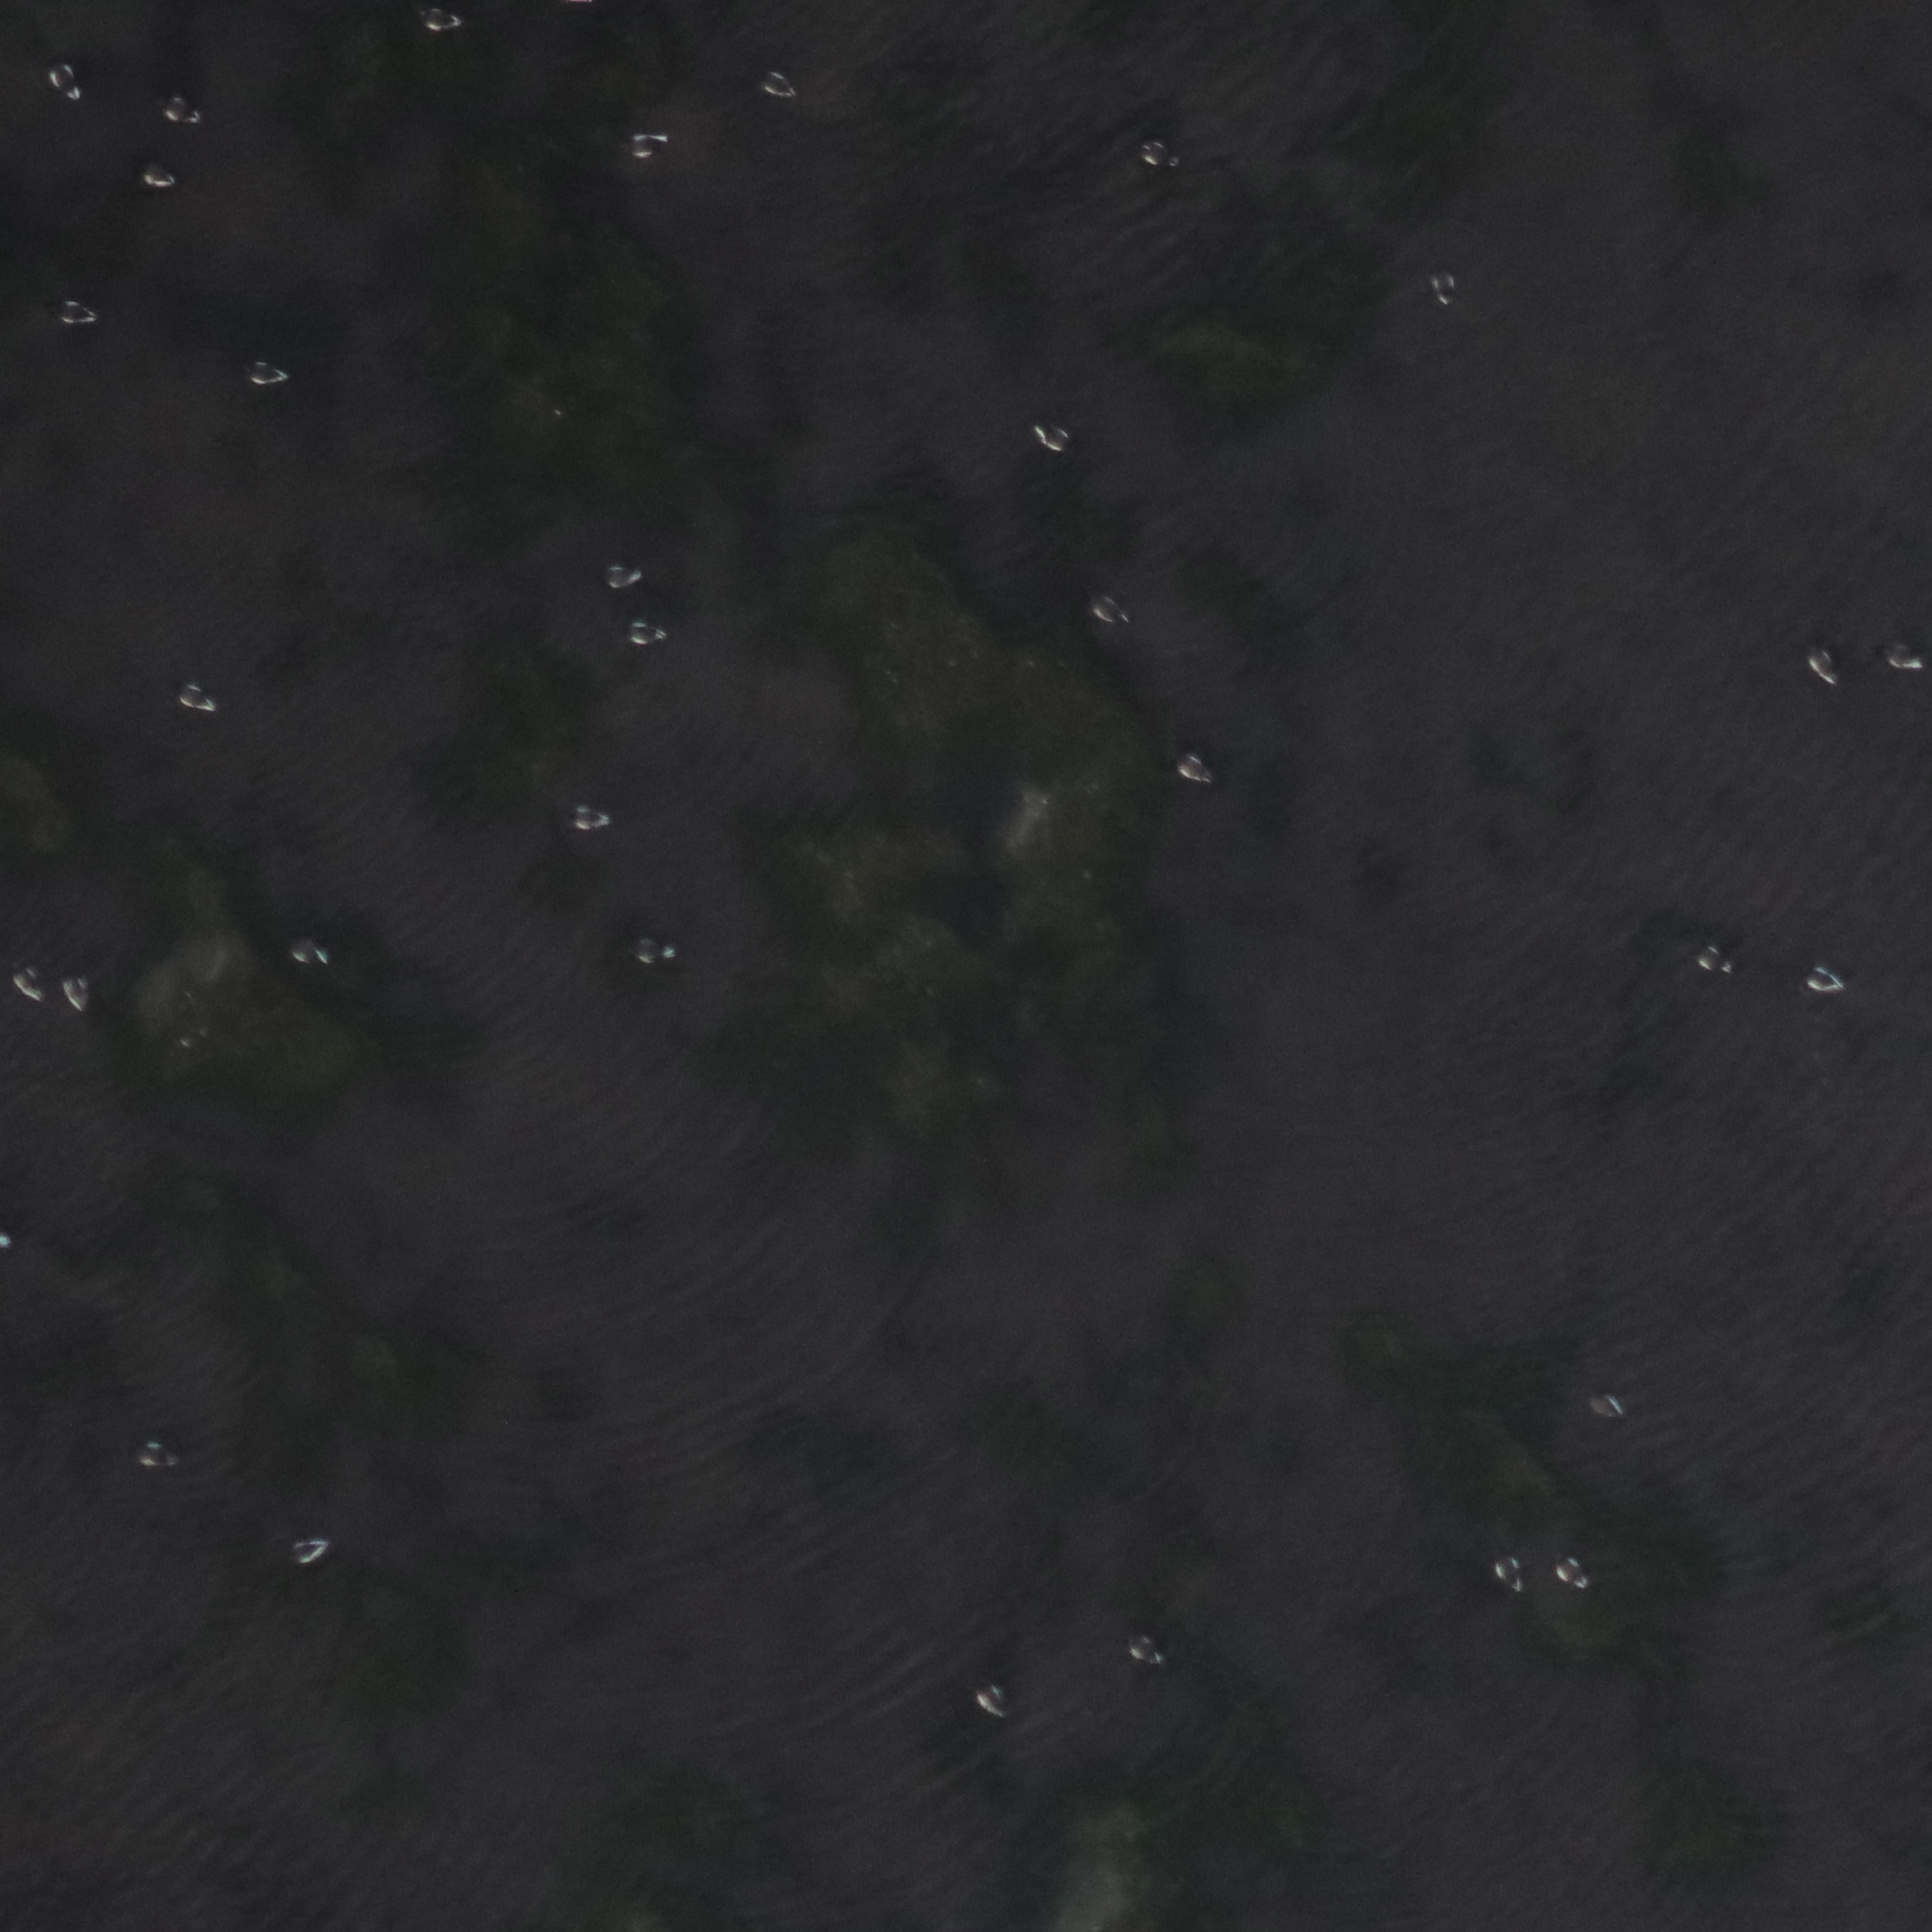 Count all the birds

32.